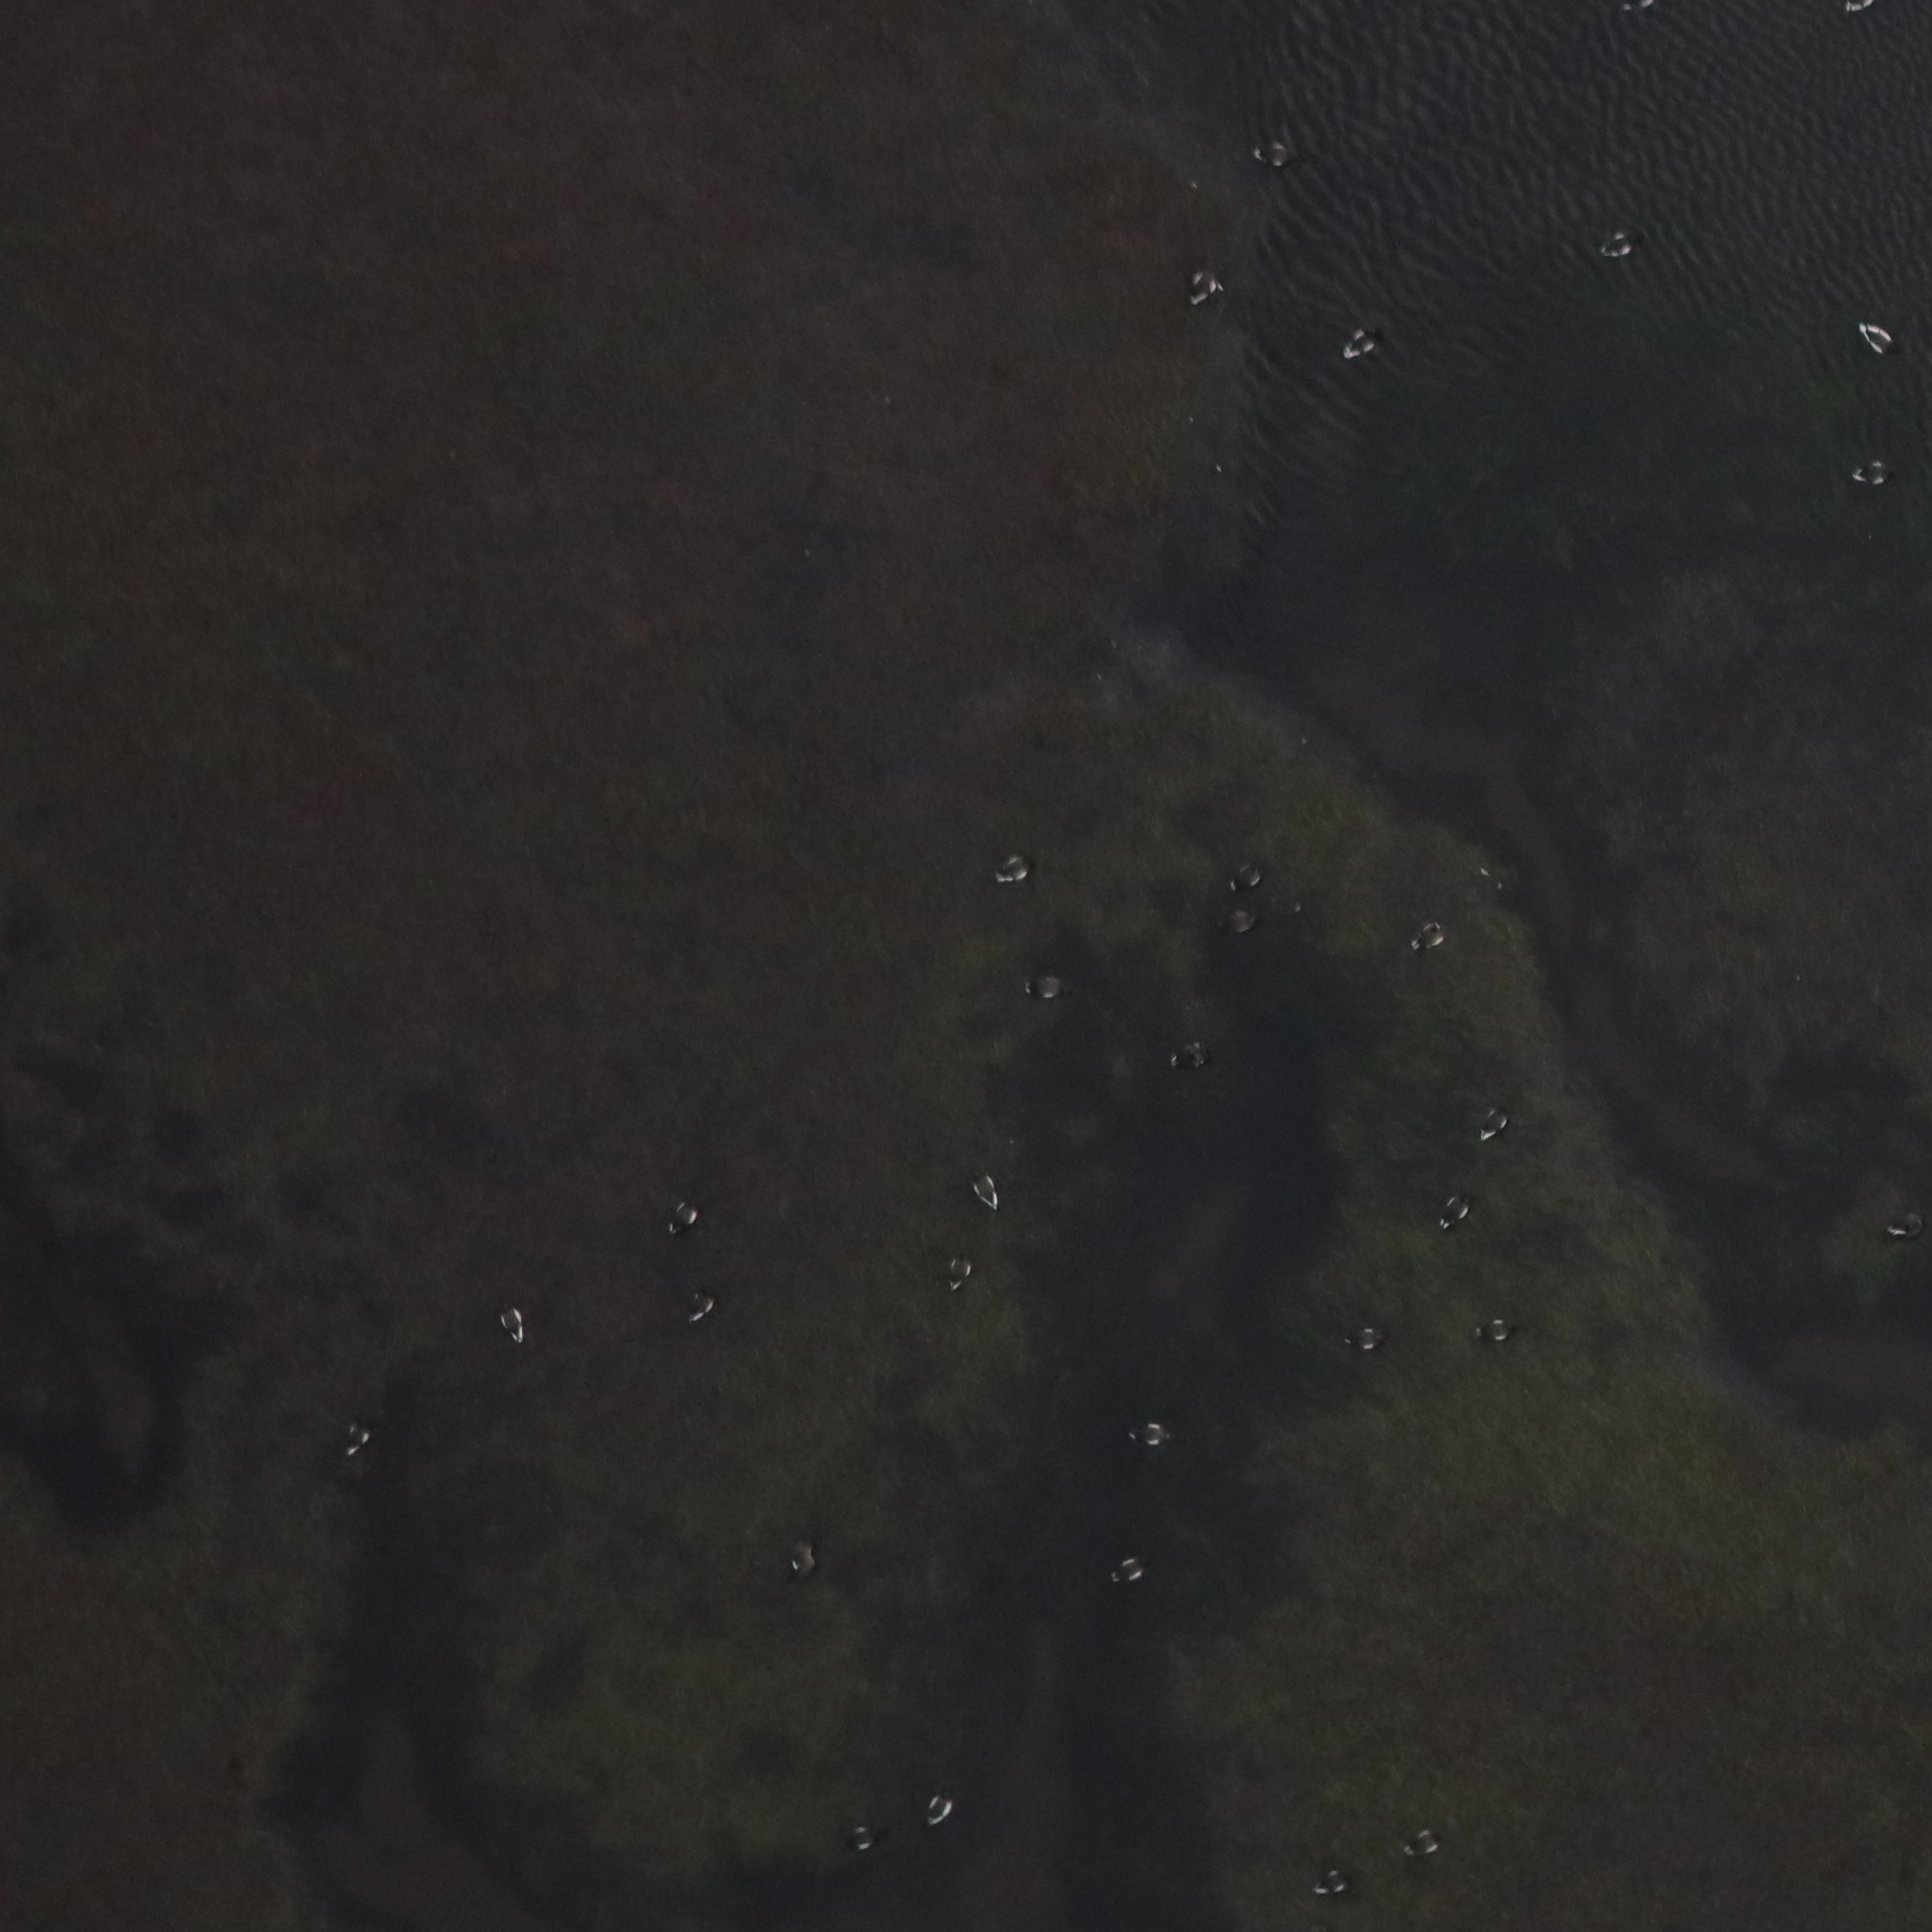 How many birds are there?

30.